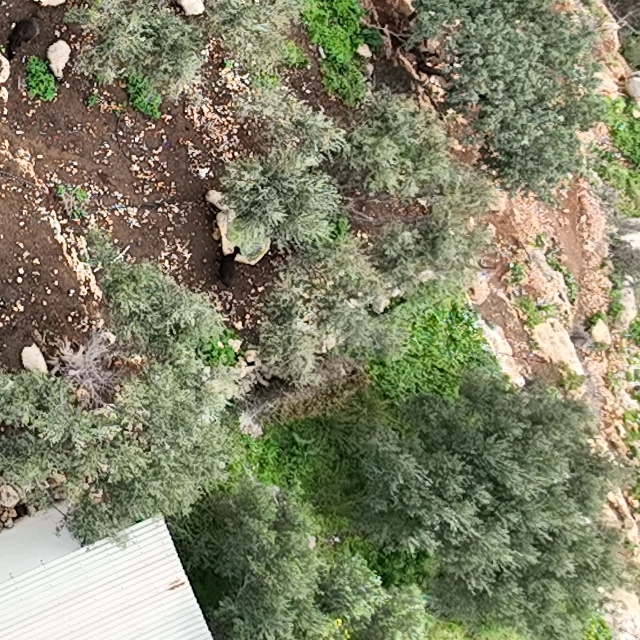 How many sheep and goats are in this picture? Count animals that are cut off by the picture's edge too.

9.